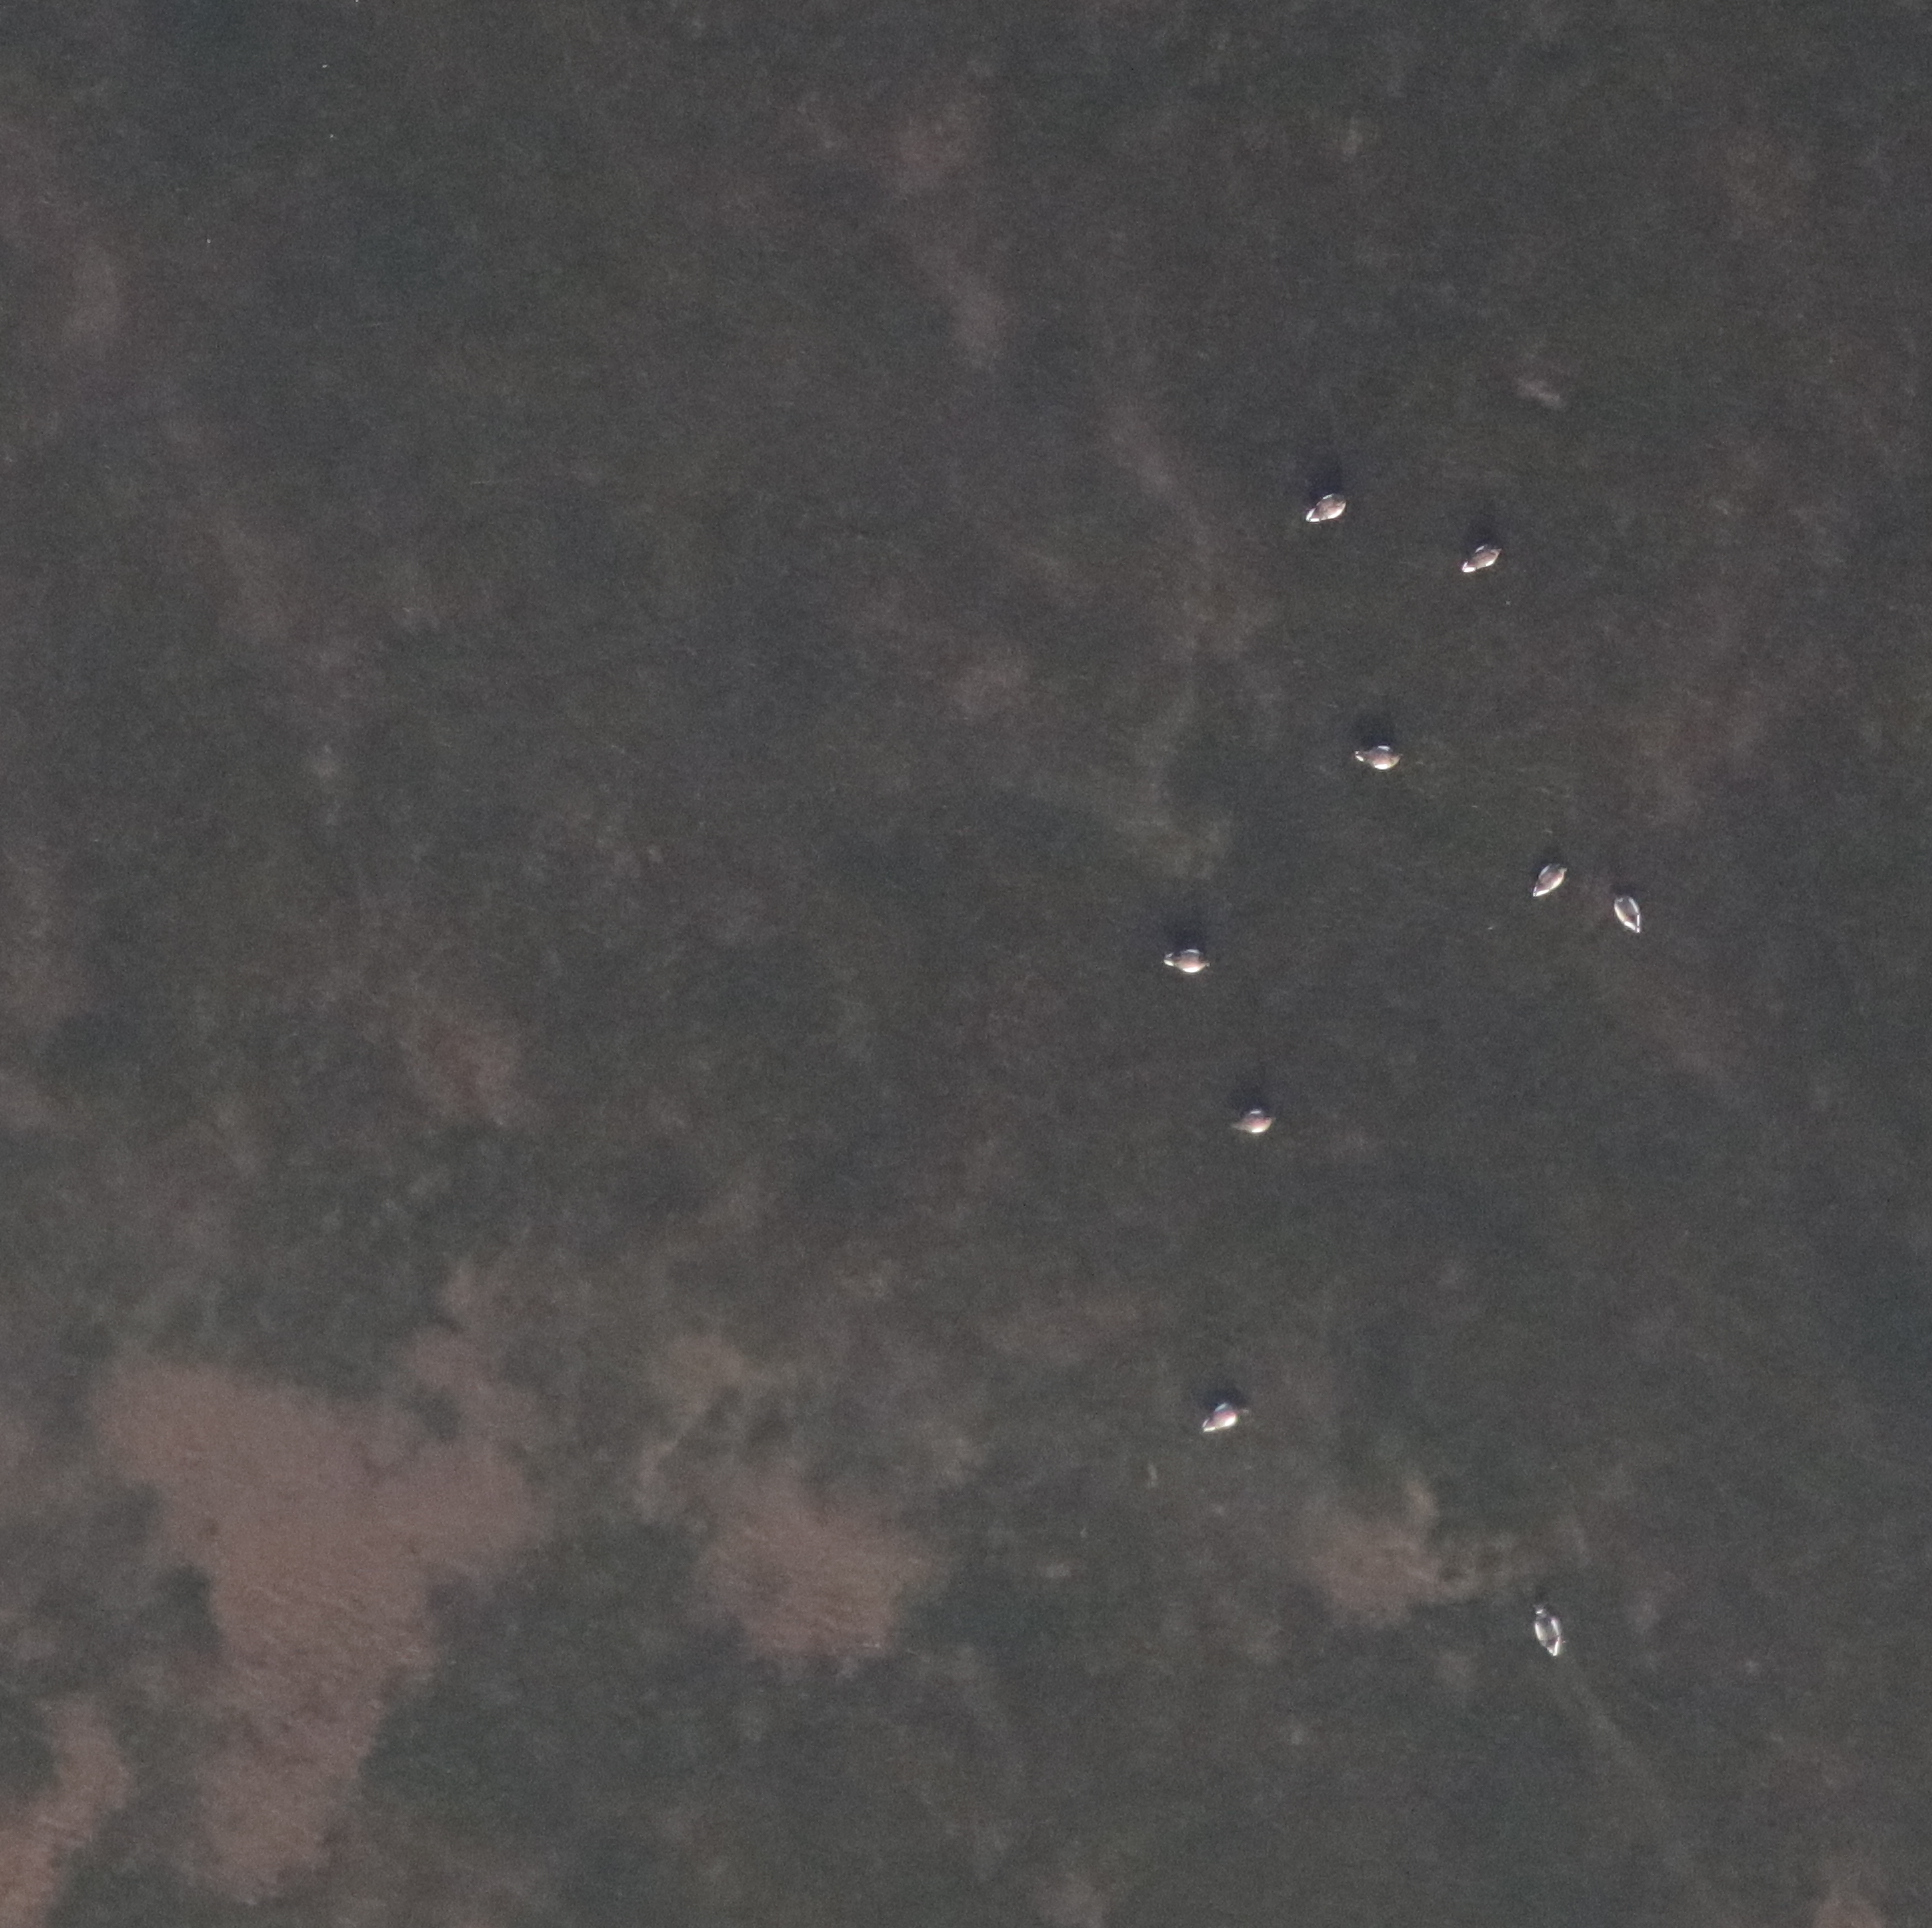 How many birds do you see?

9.